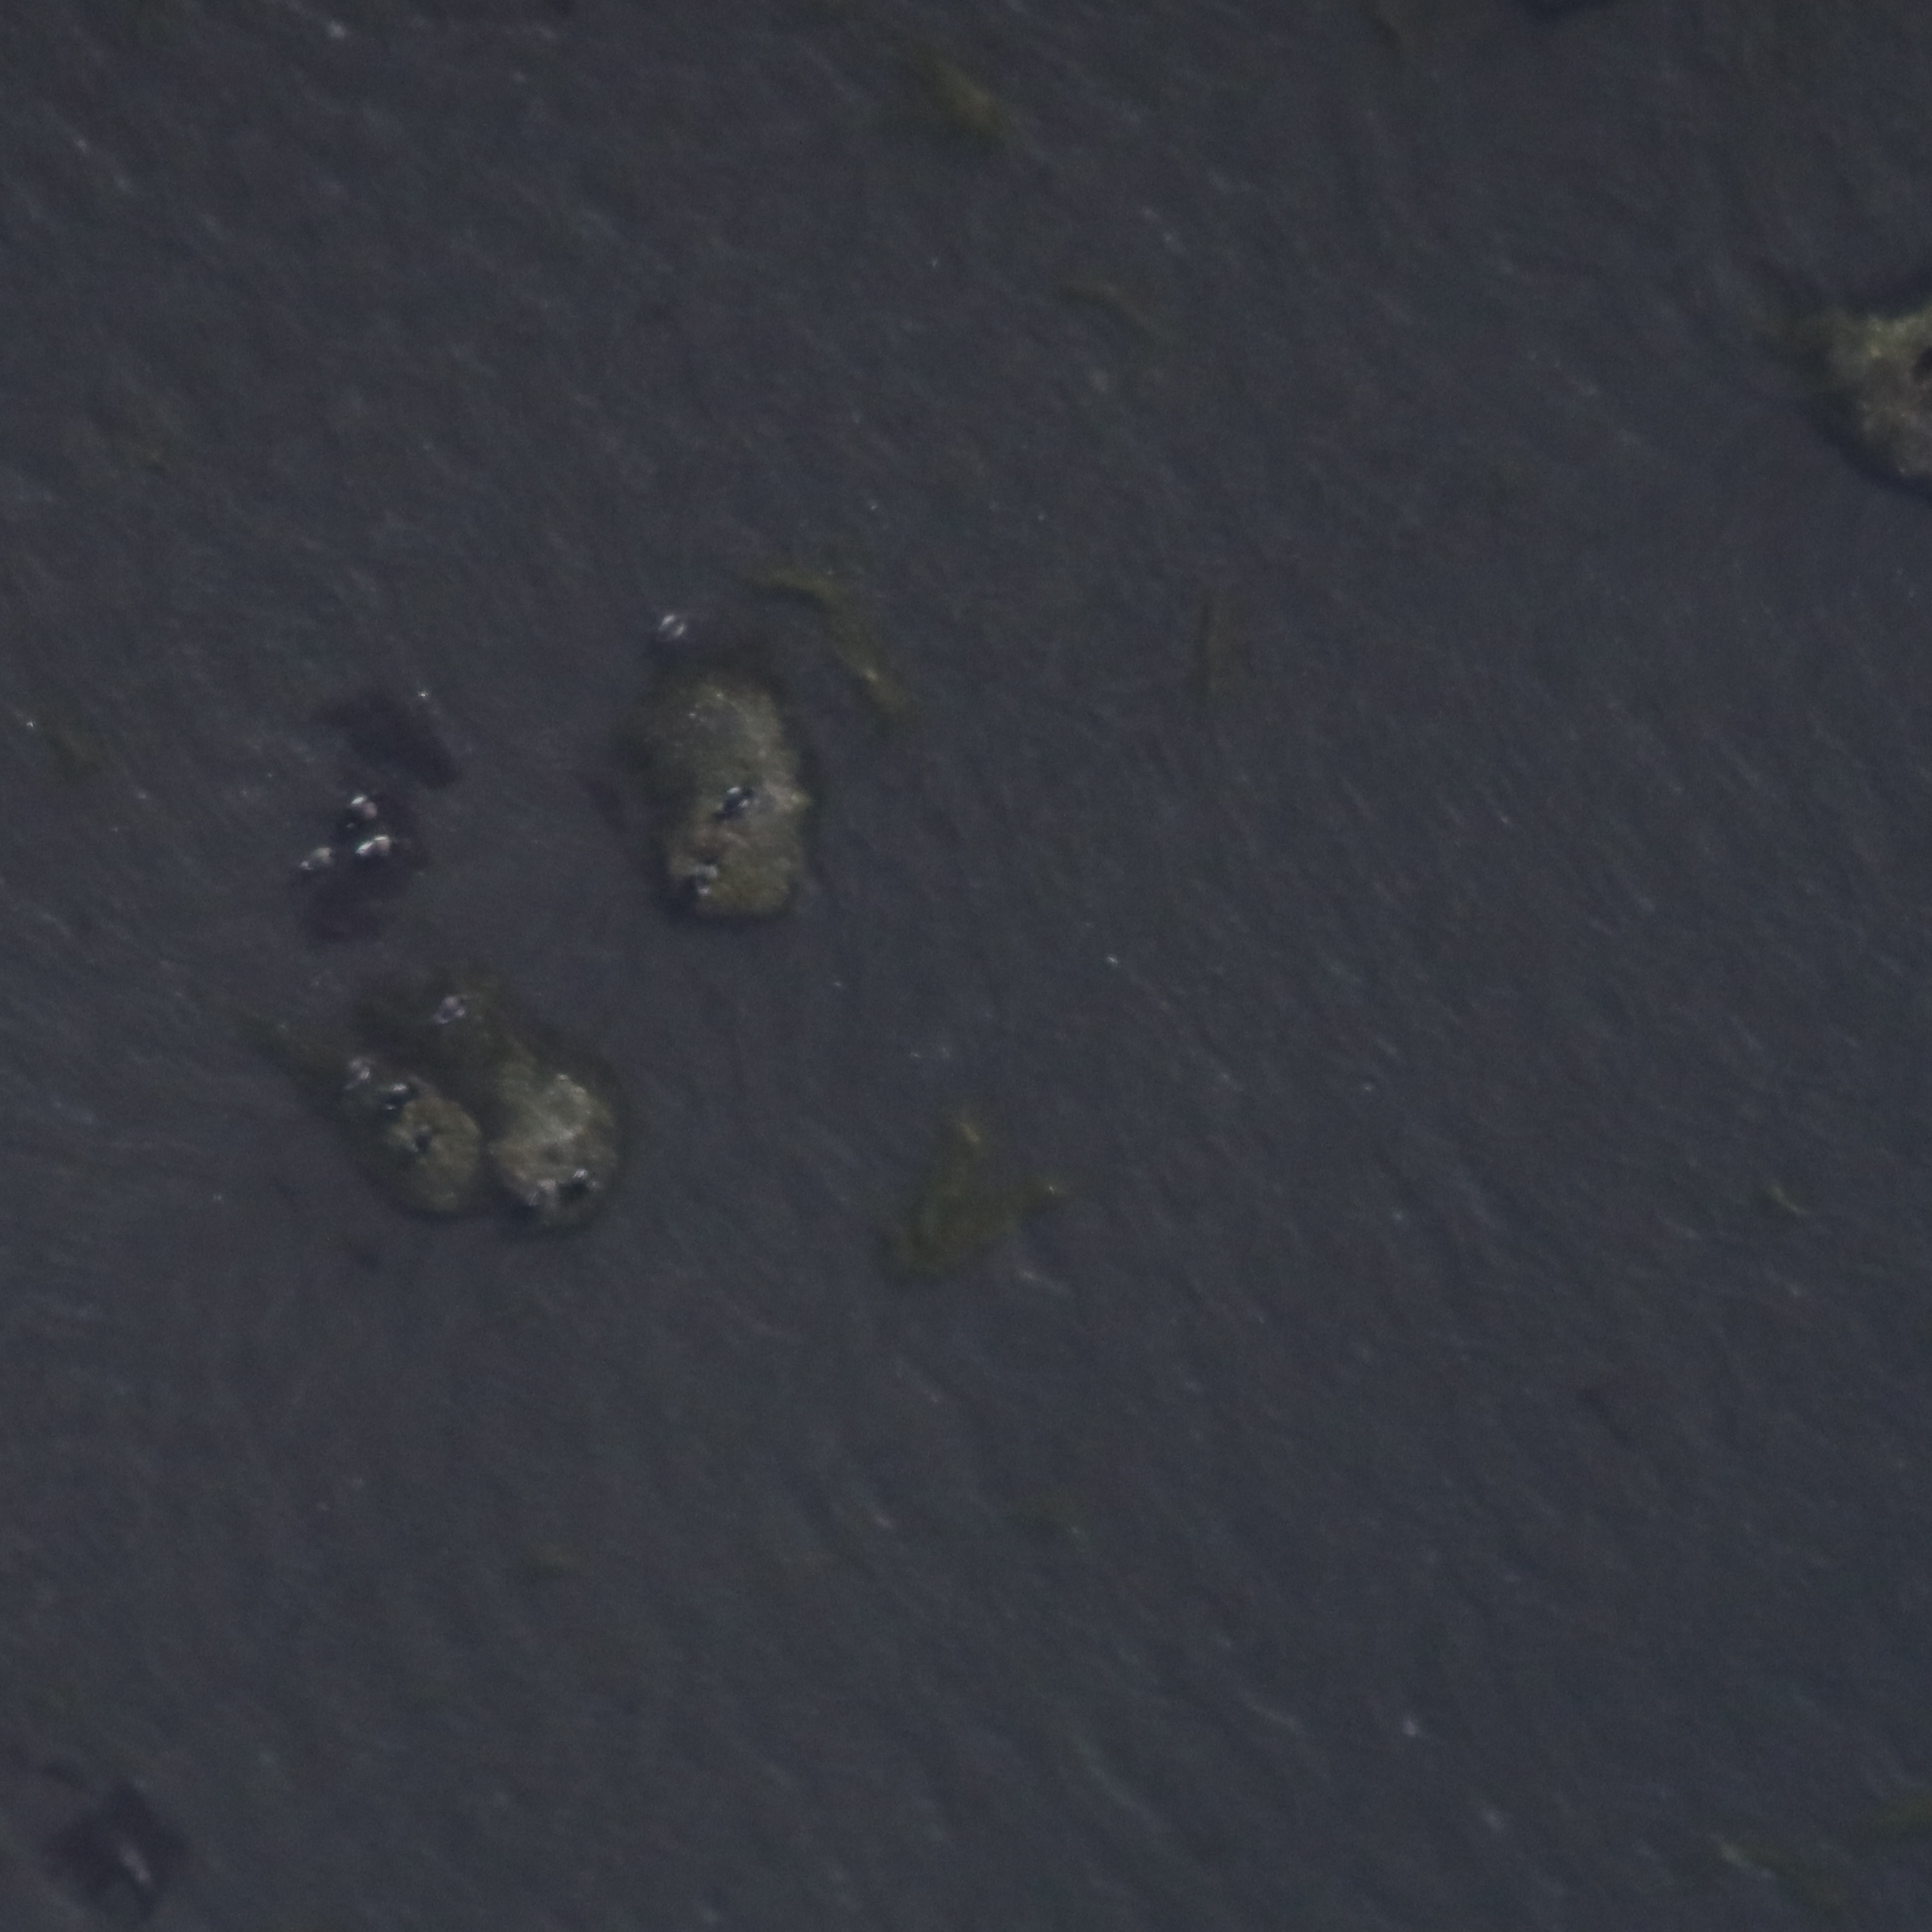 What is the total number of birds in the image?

11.